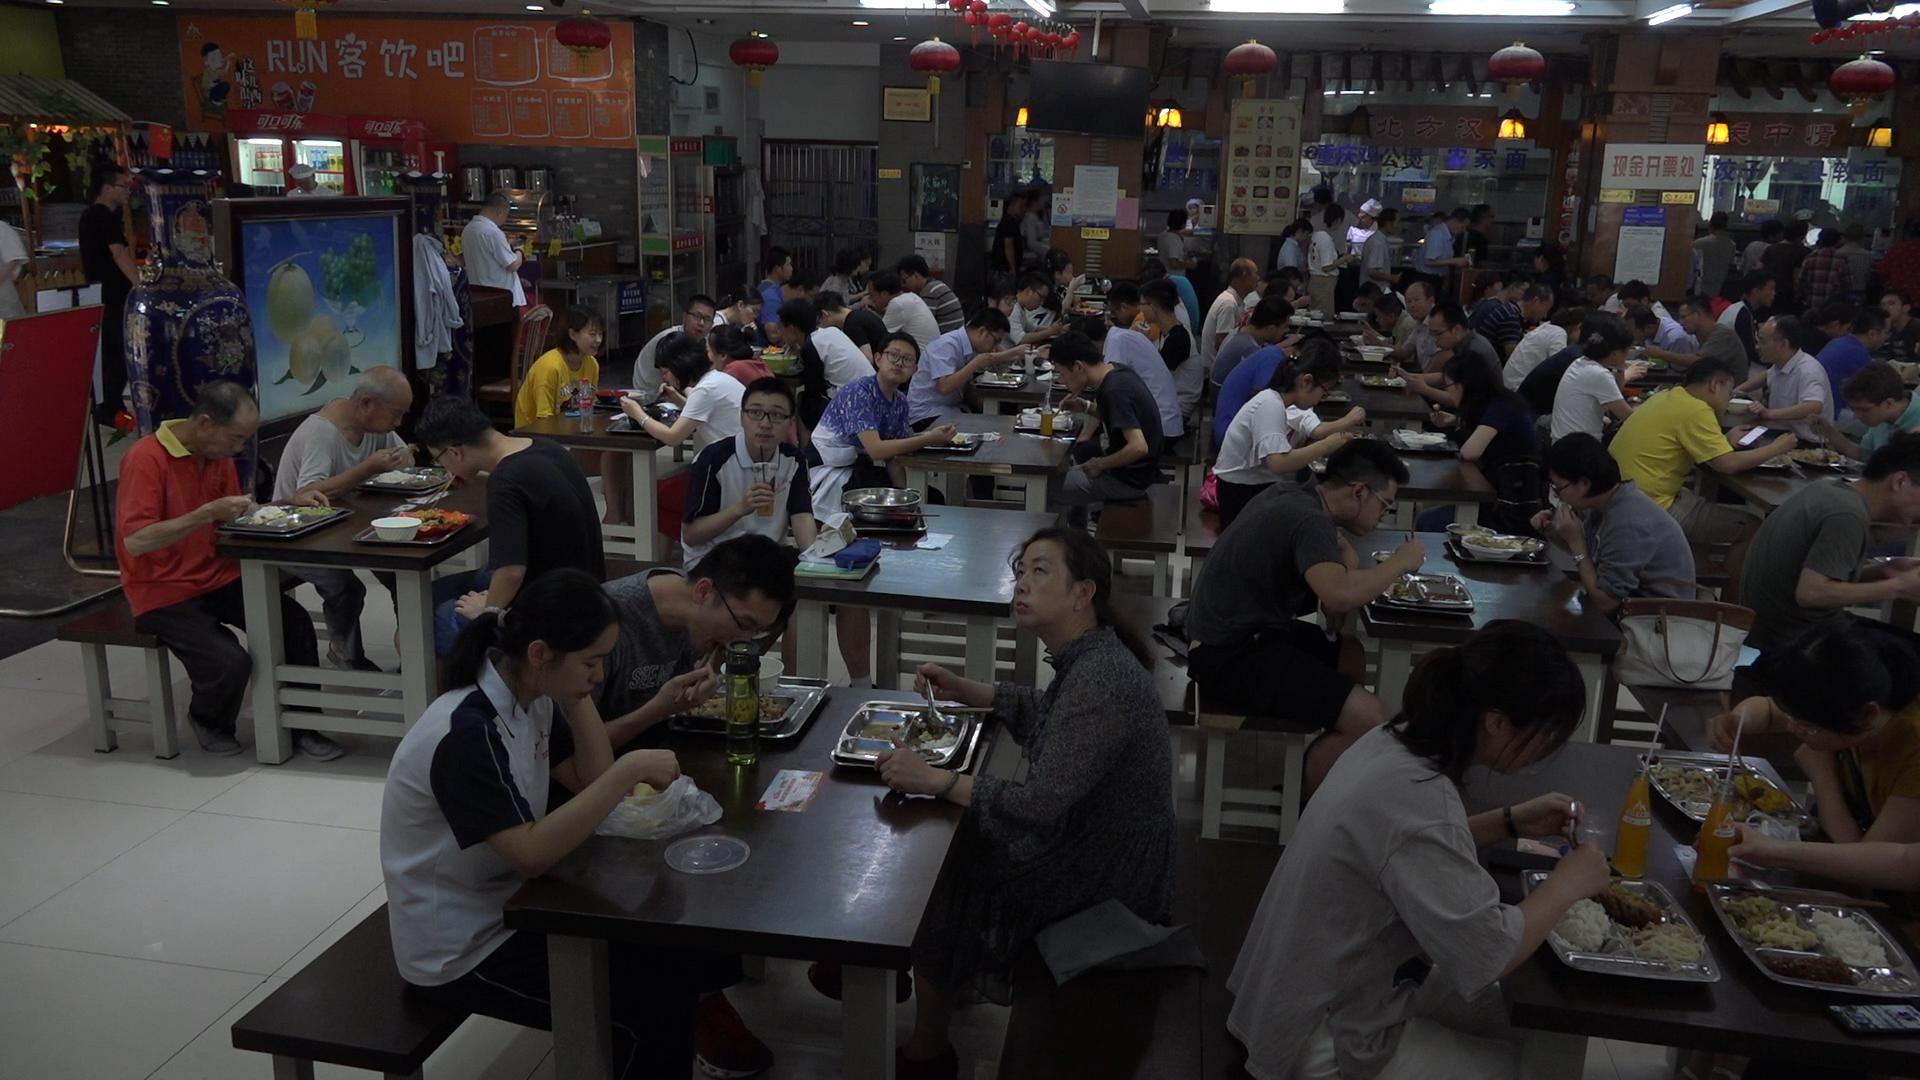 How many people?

85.